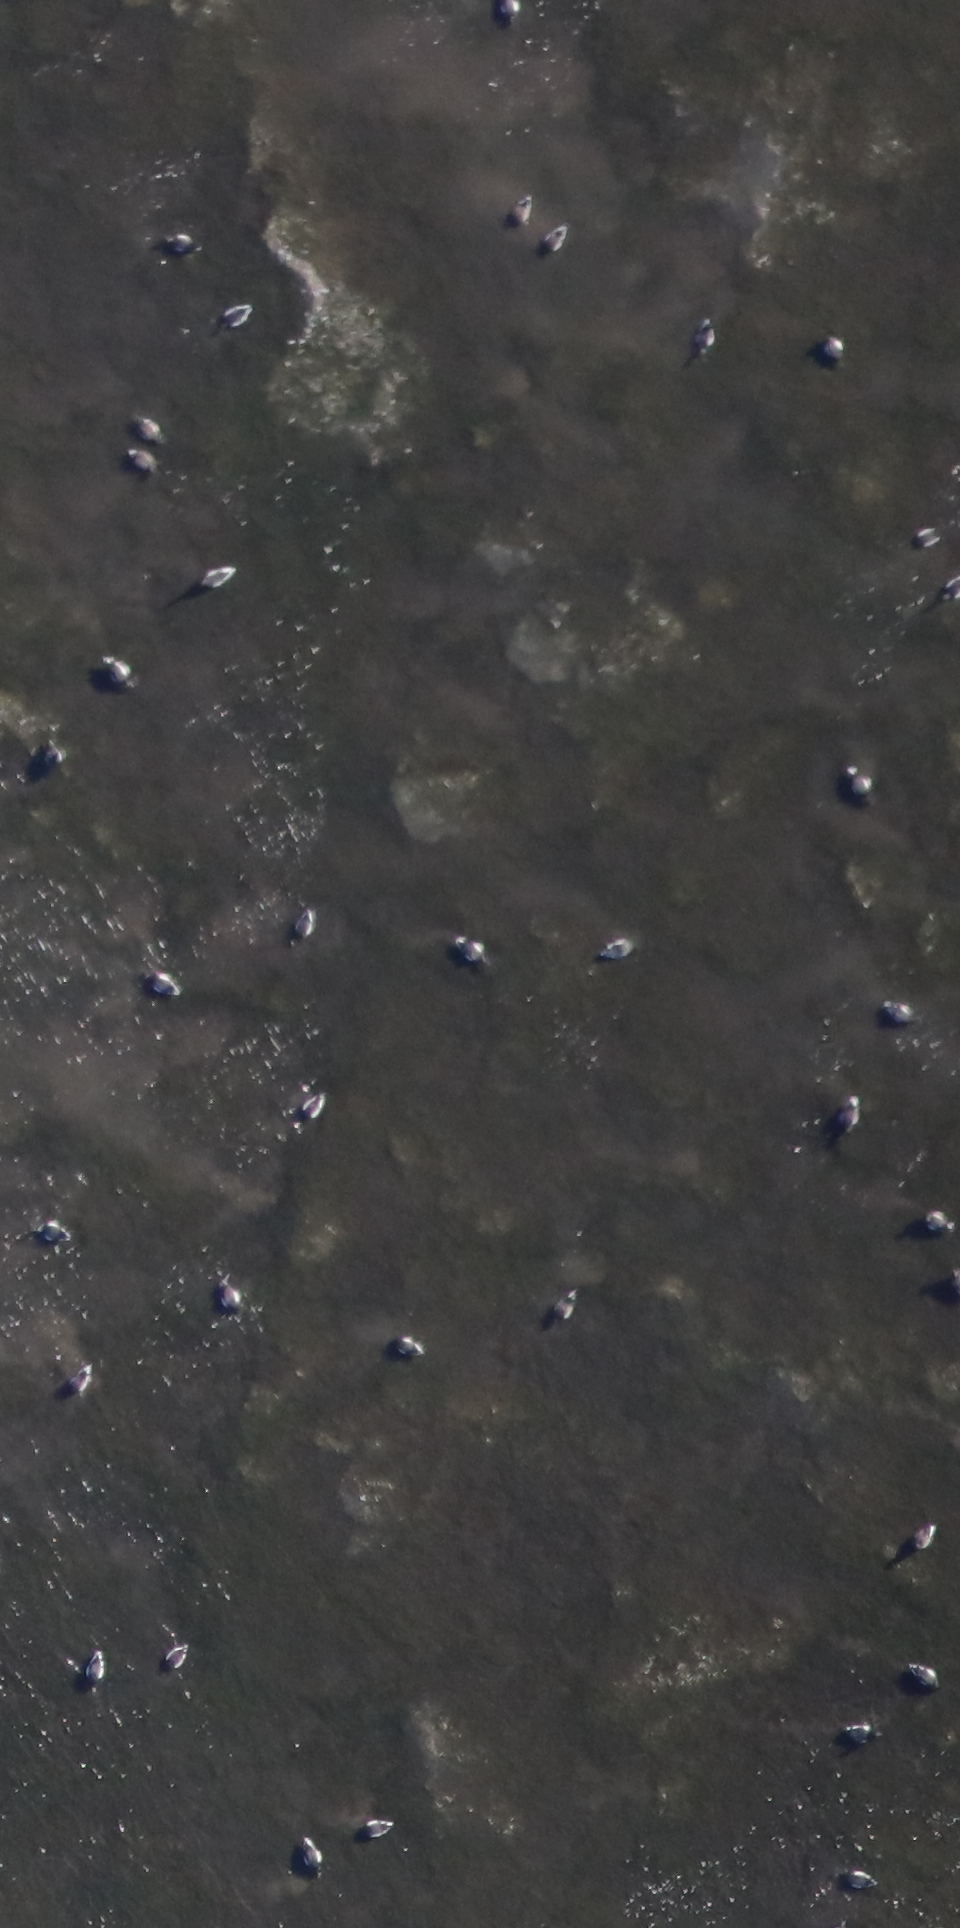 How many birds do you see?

36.